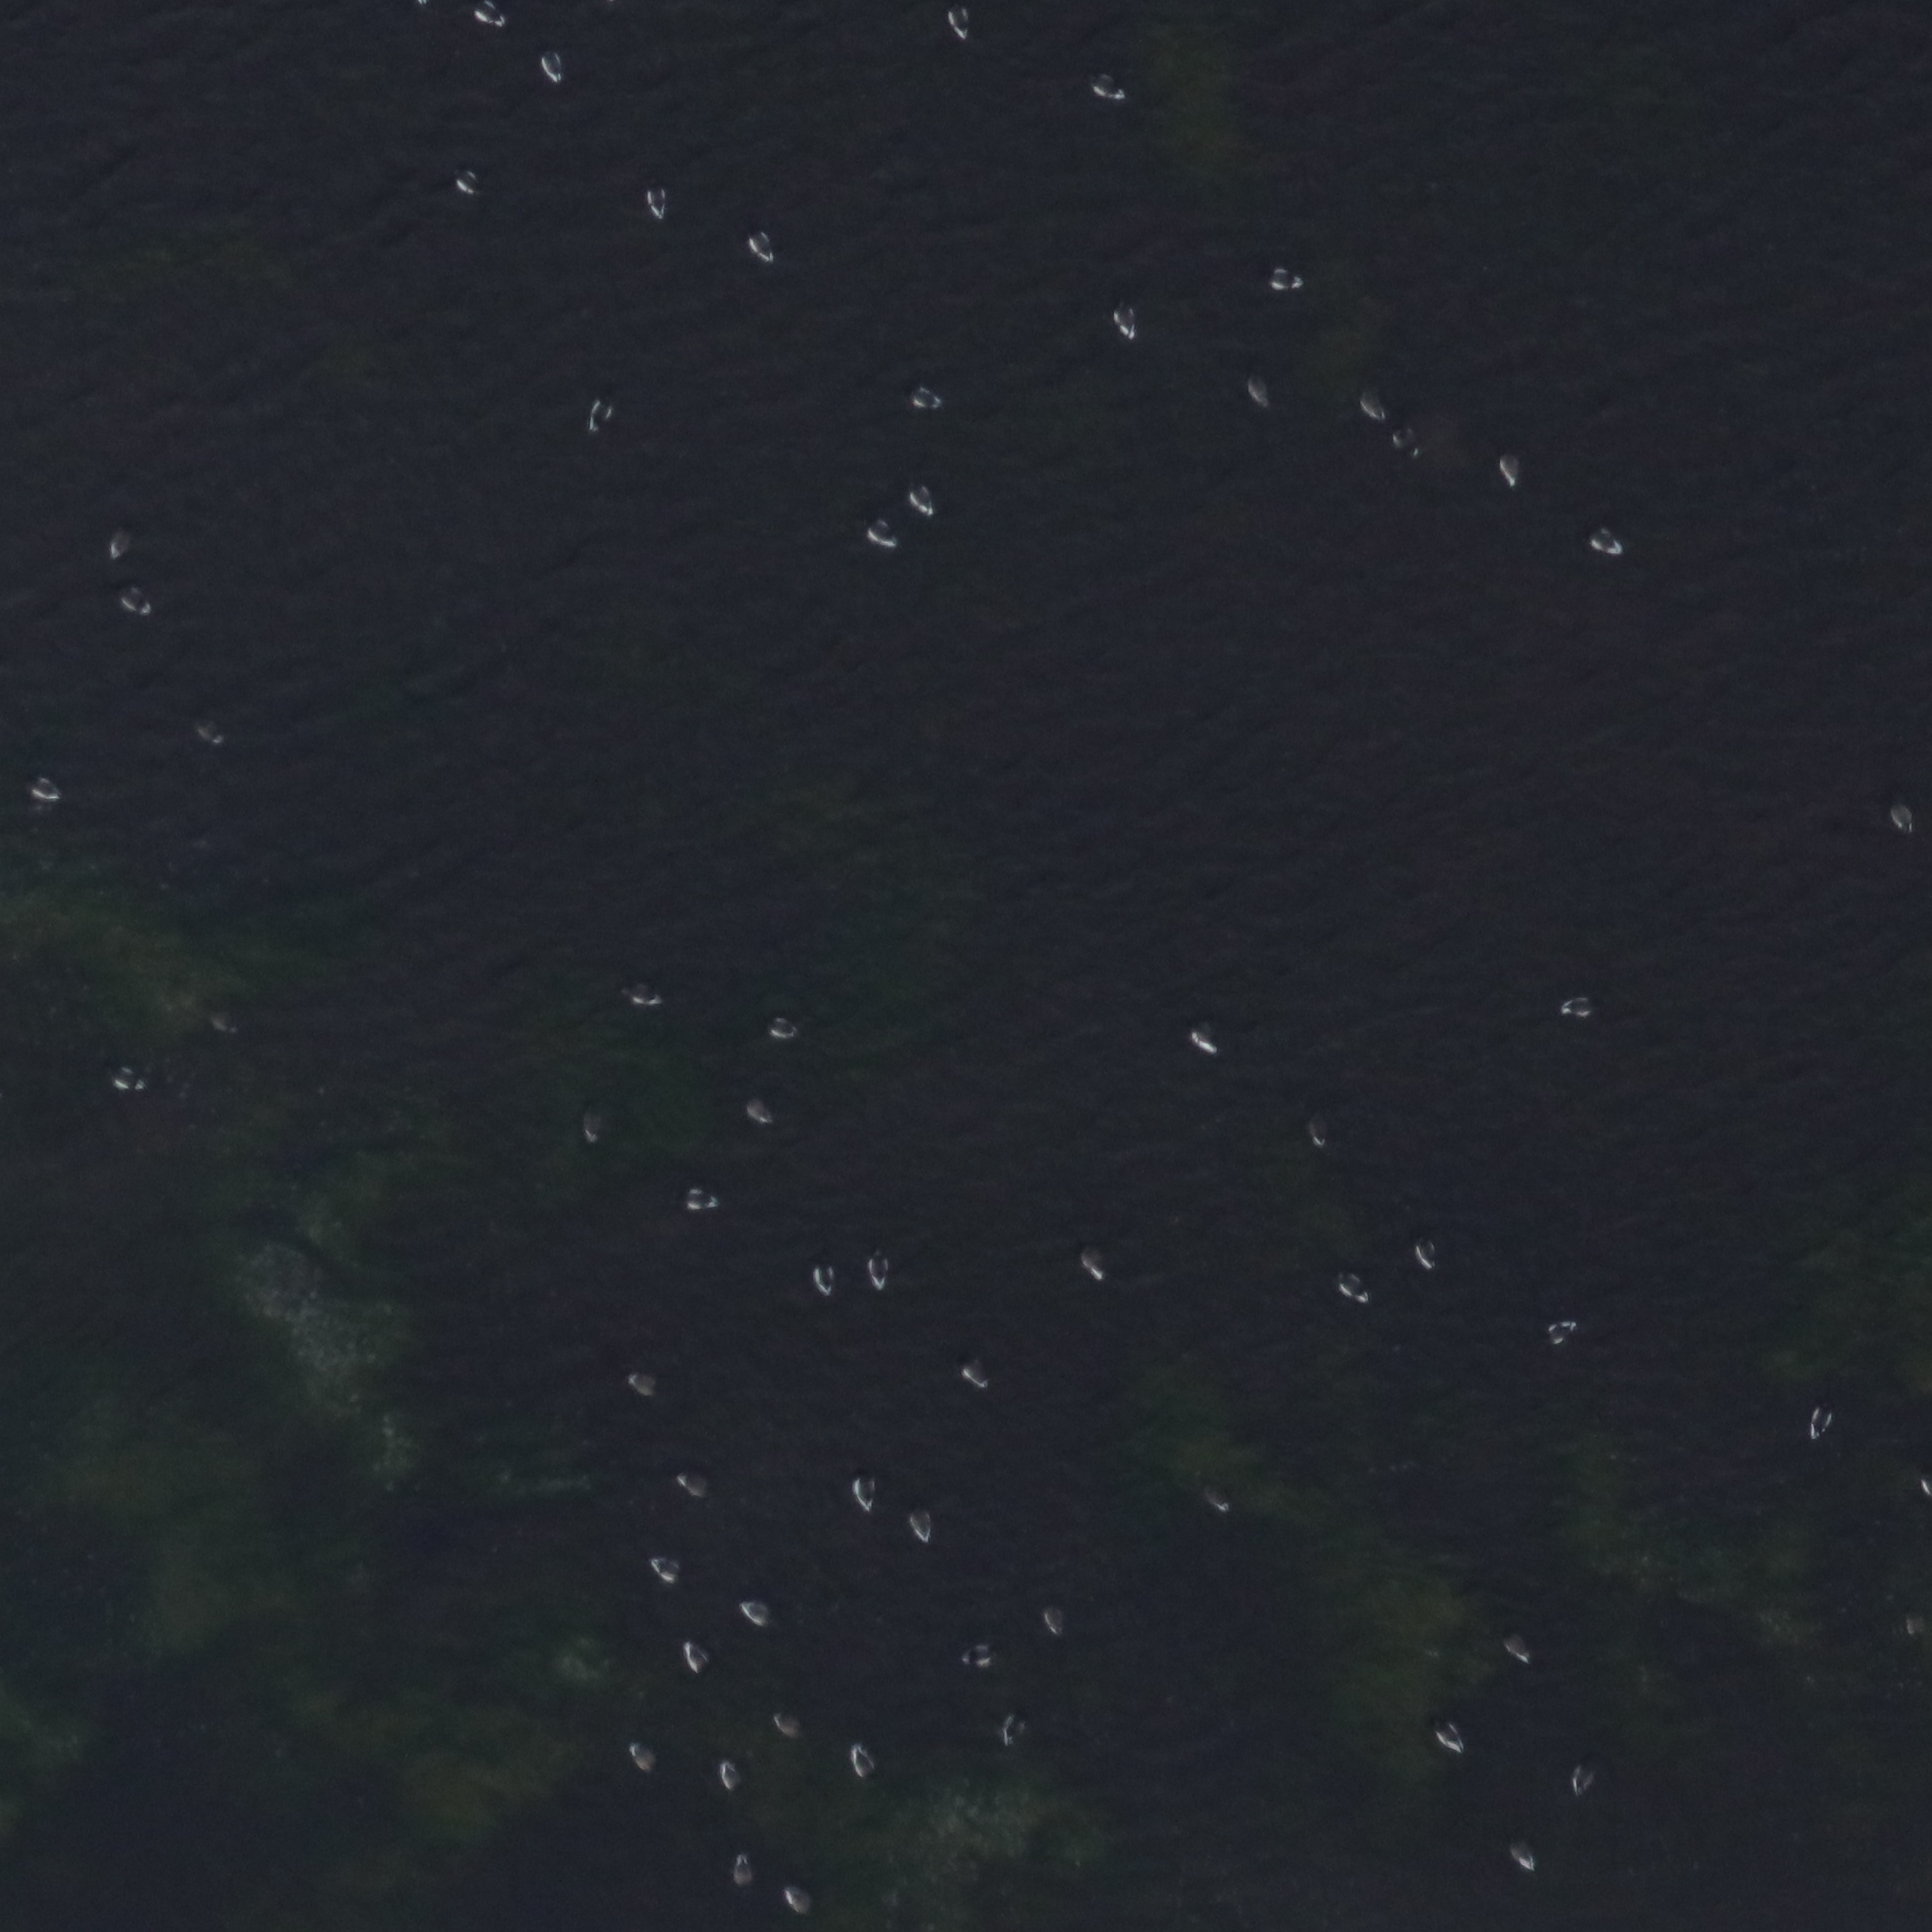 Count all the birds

63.